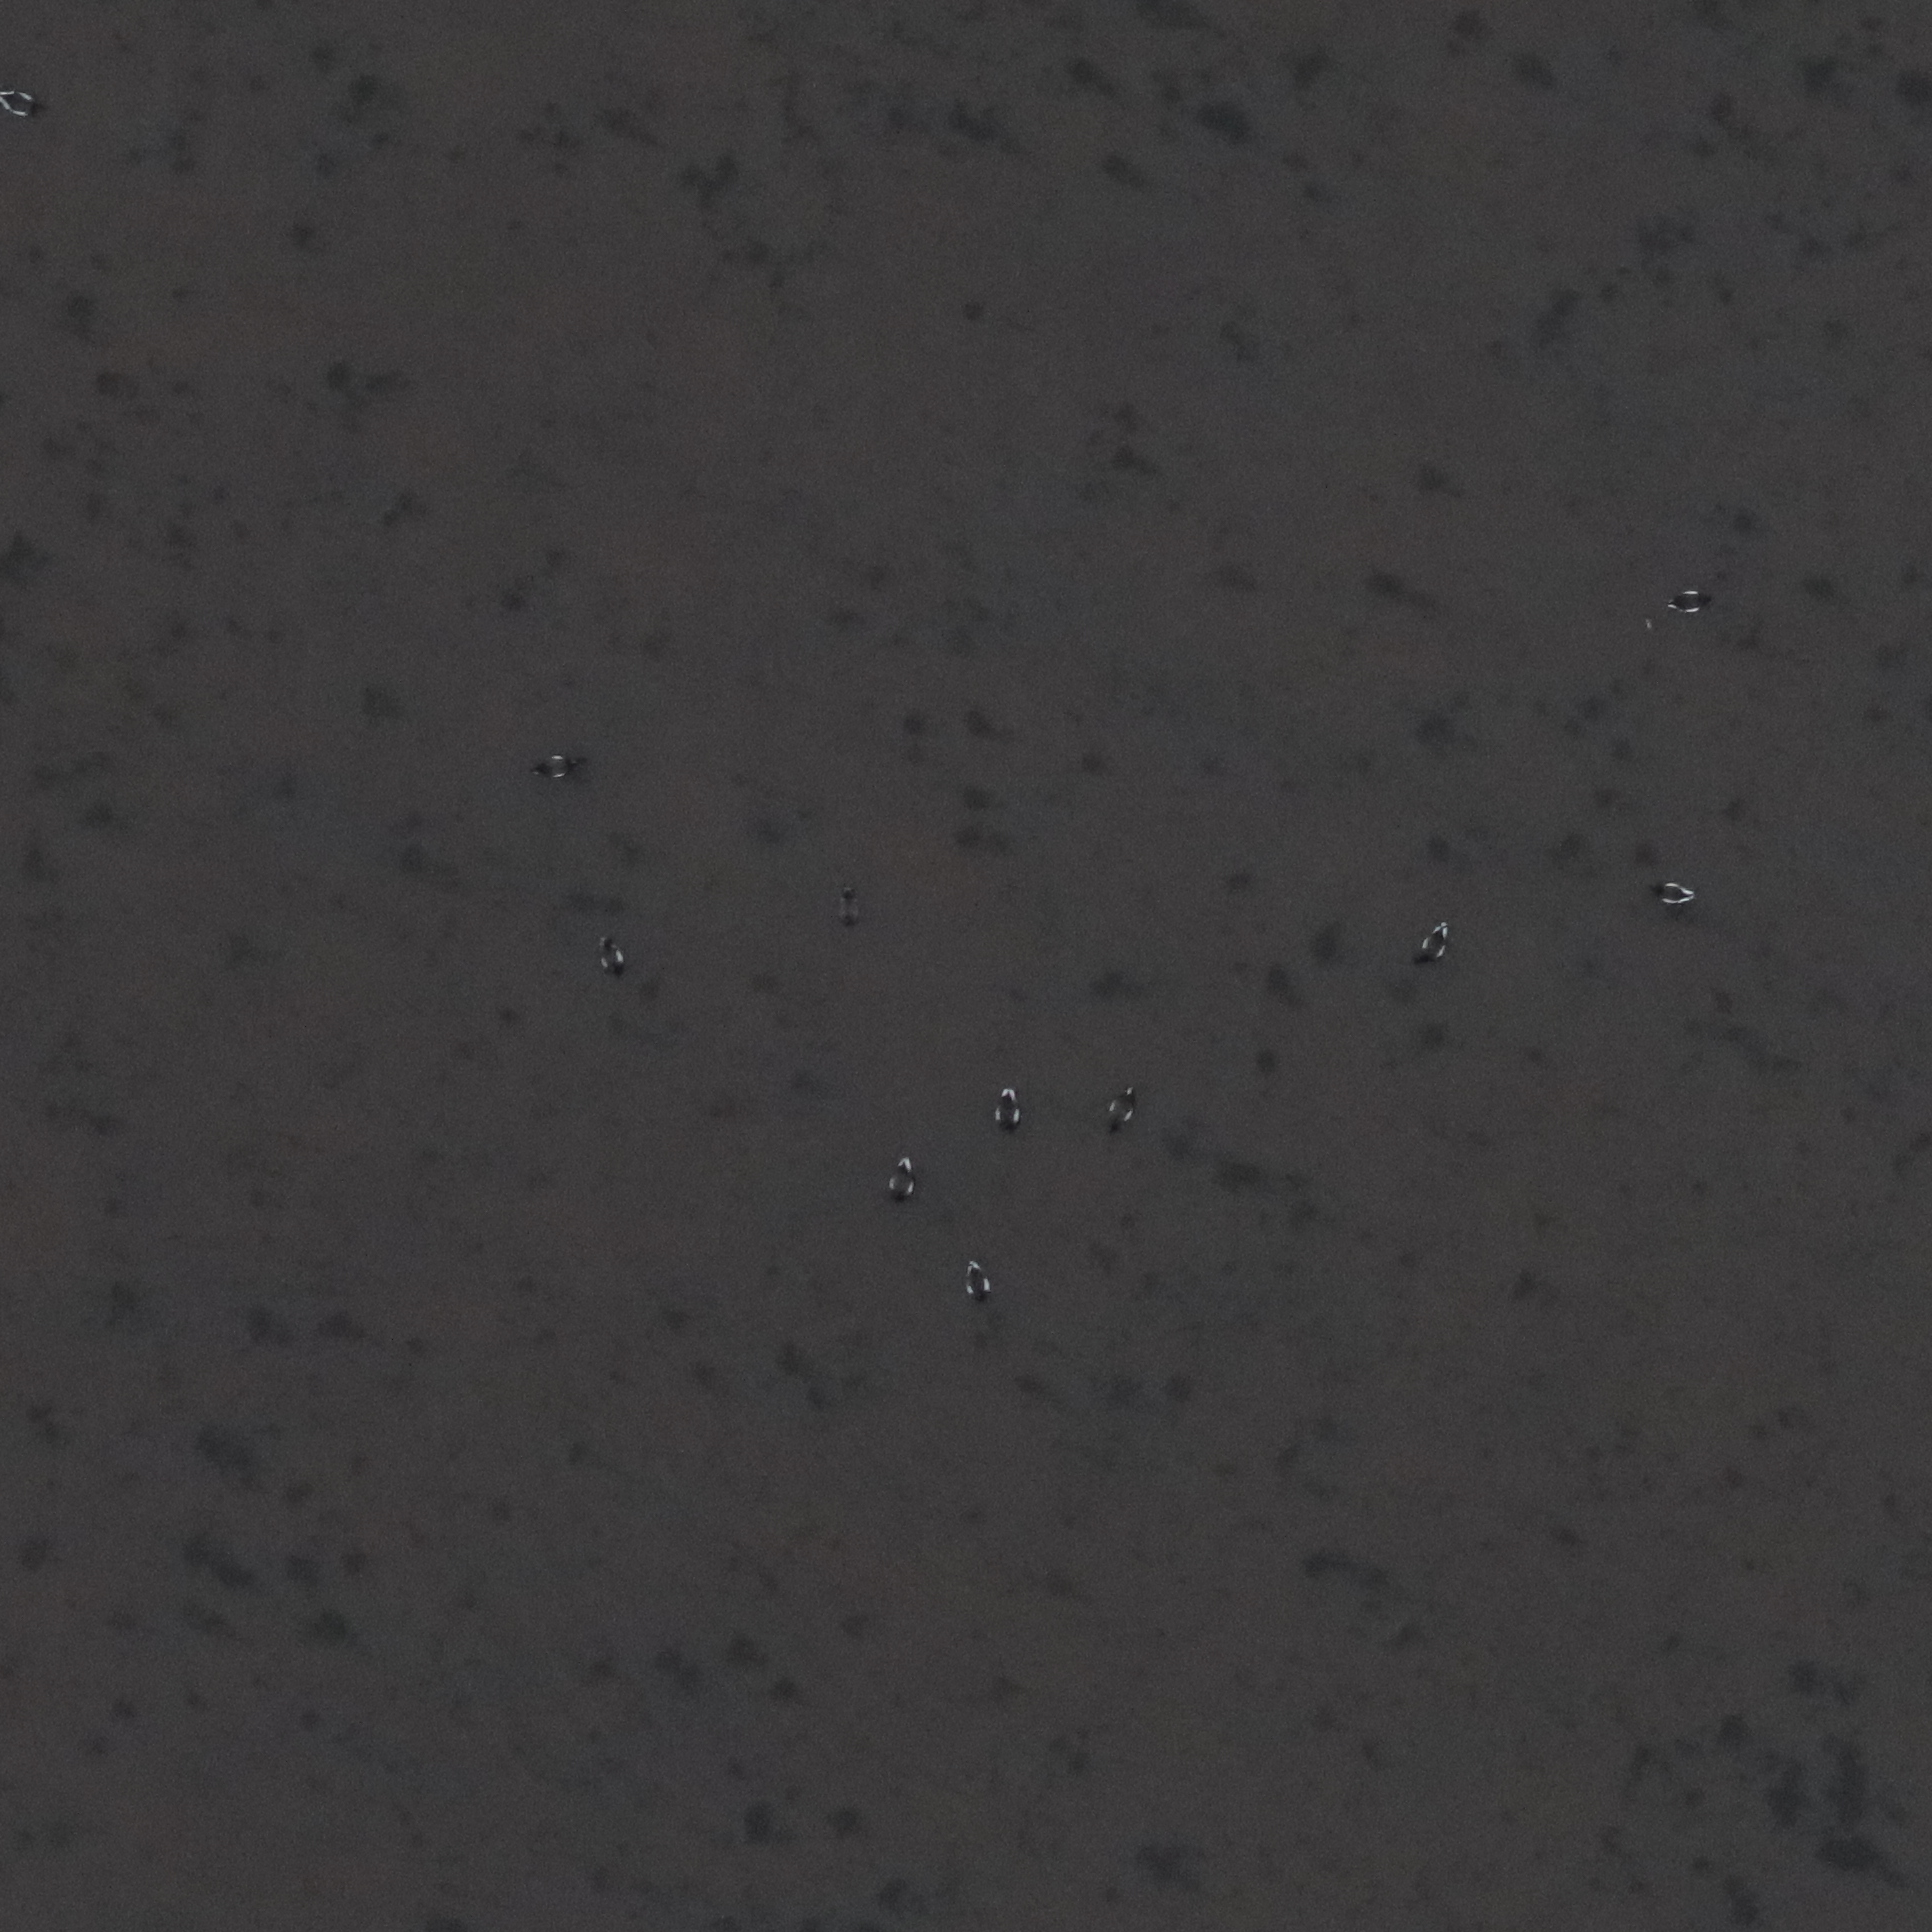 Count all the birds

11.